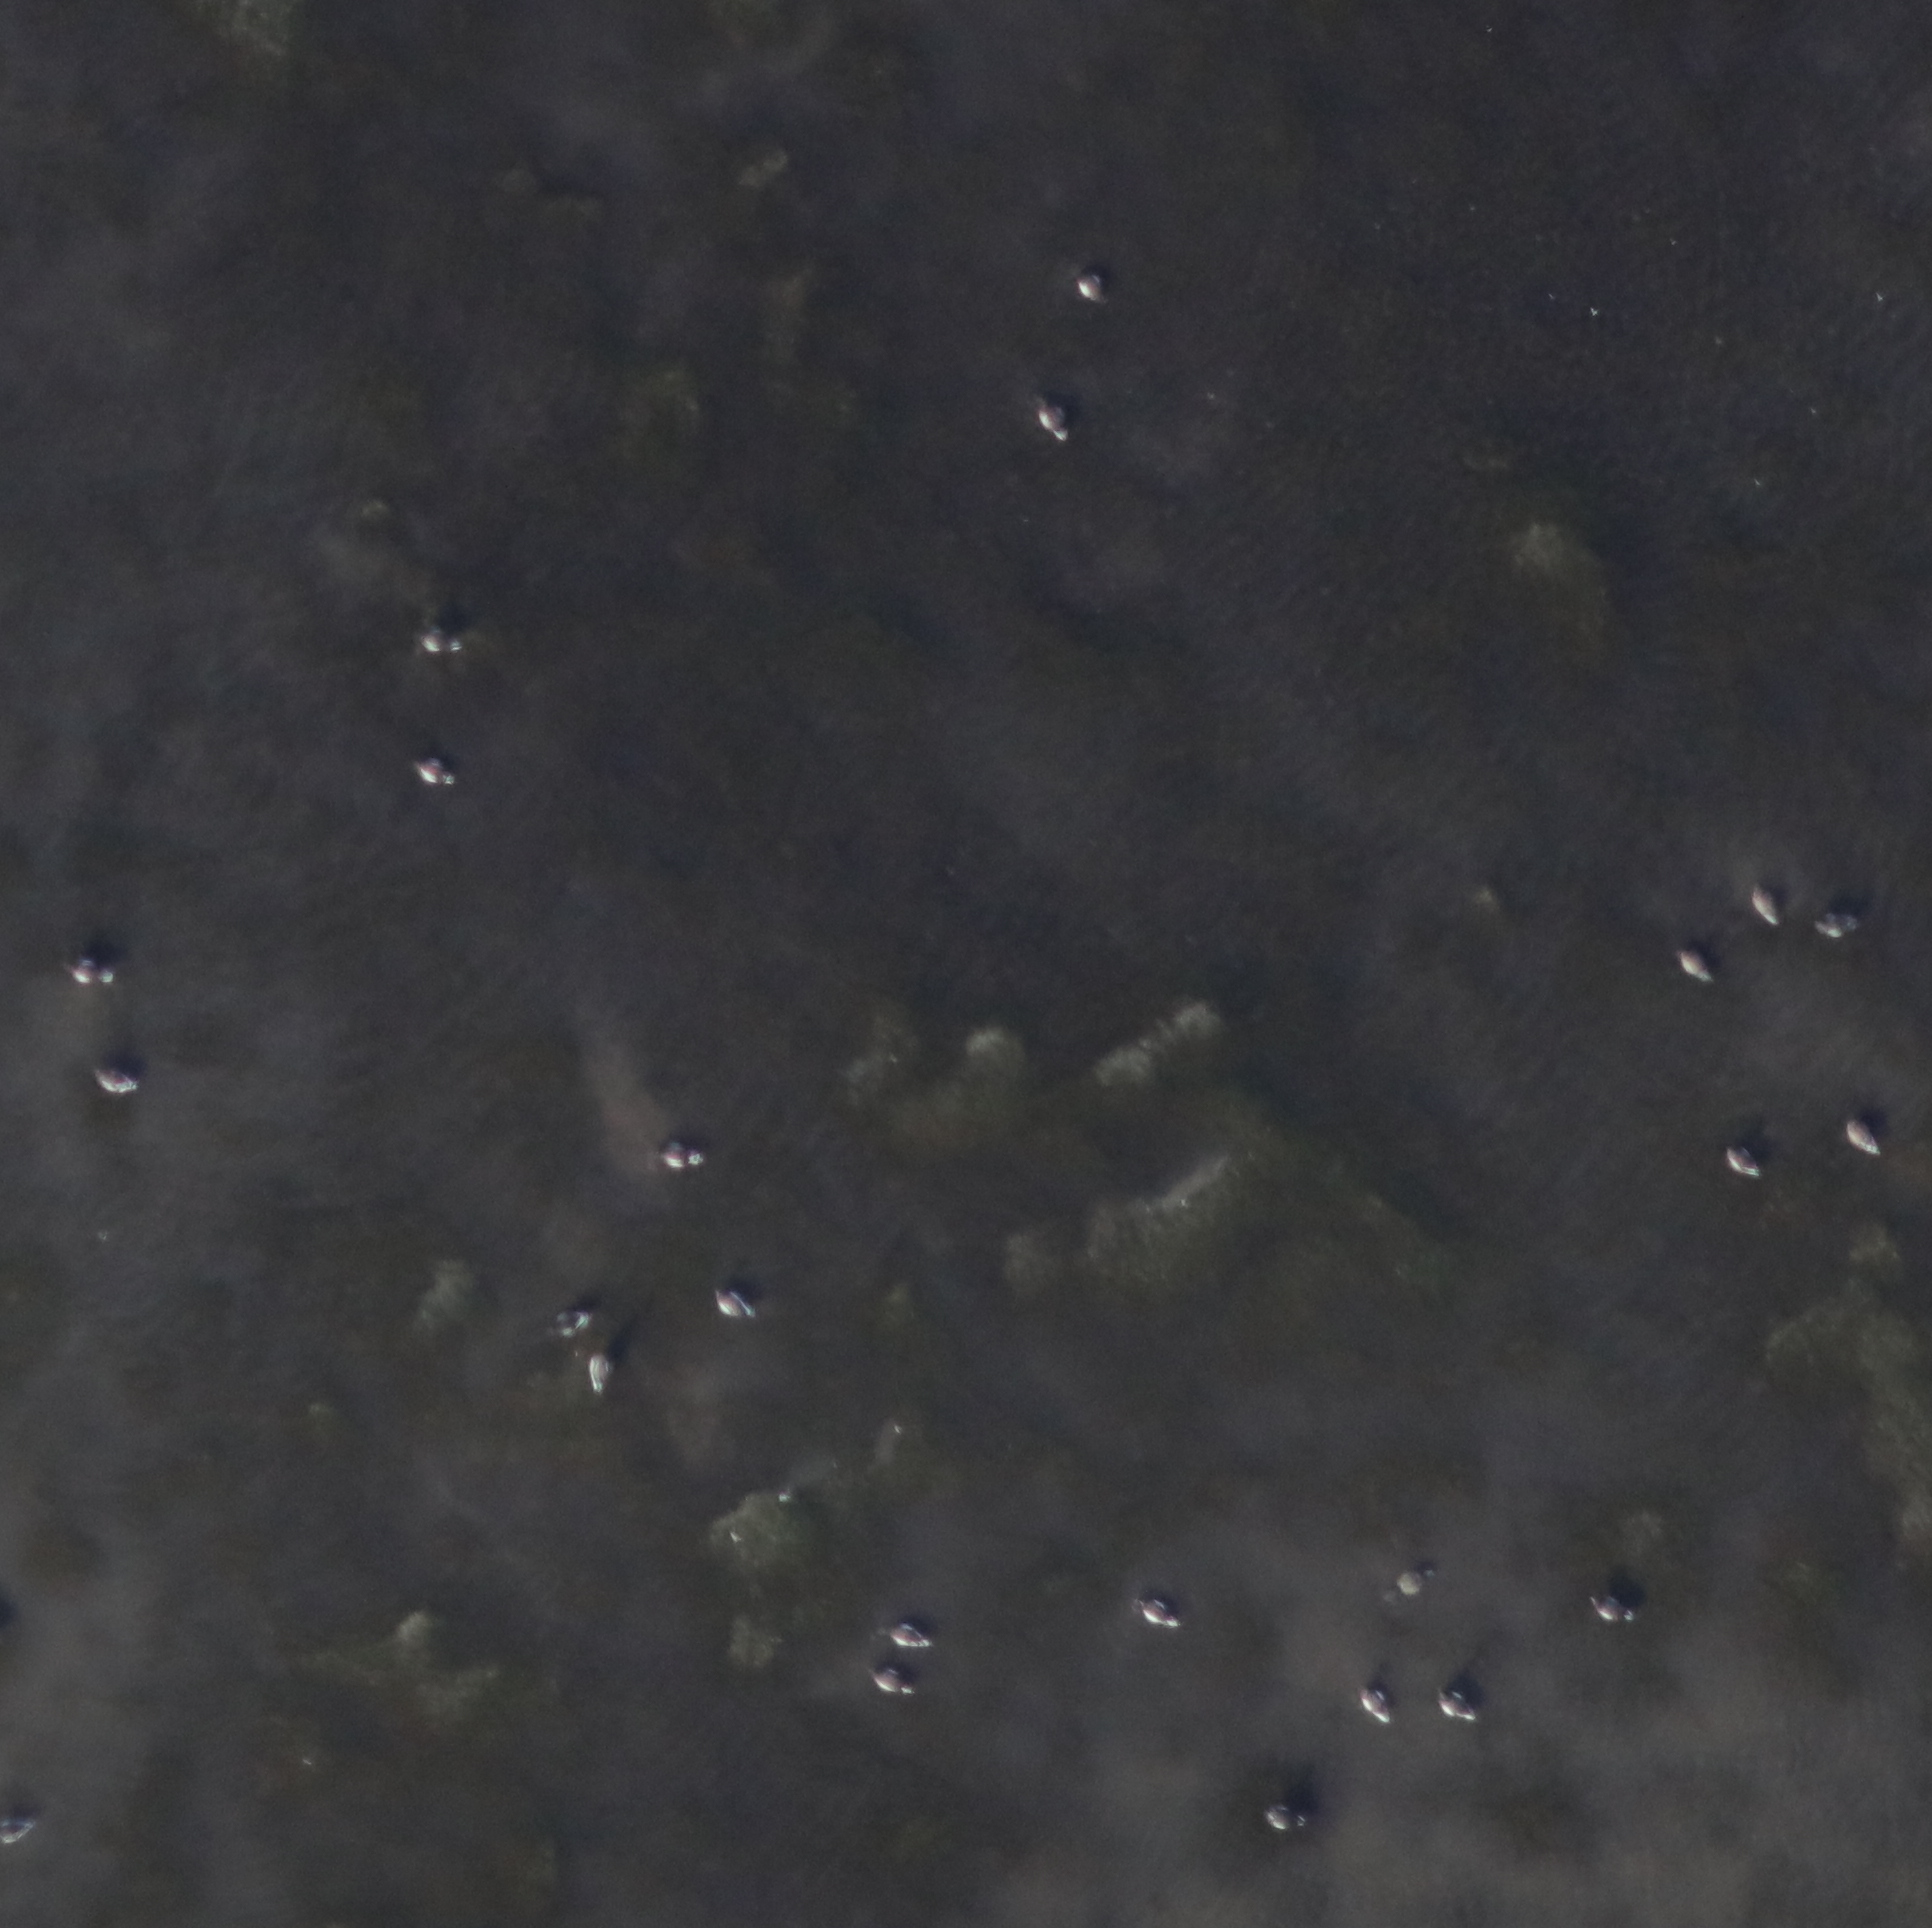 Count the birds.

24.